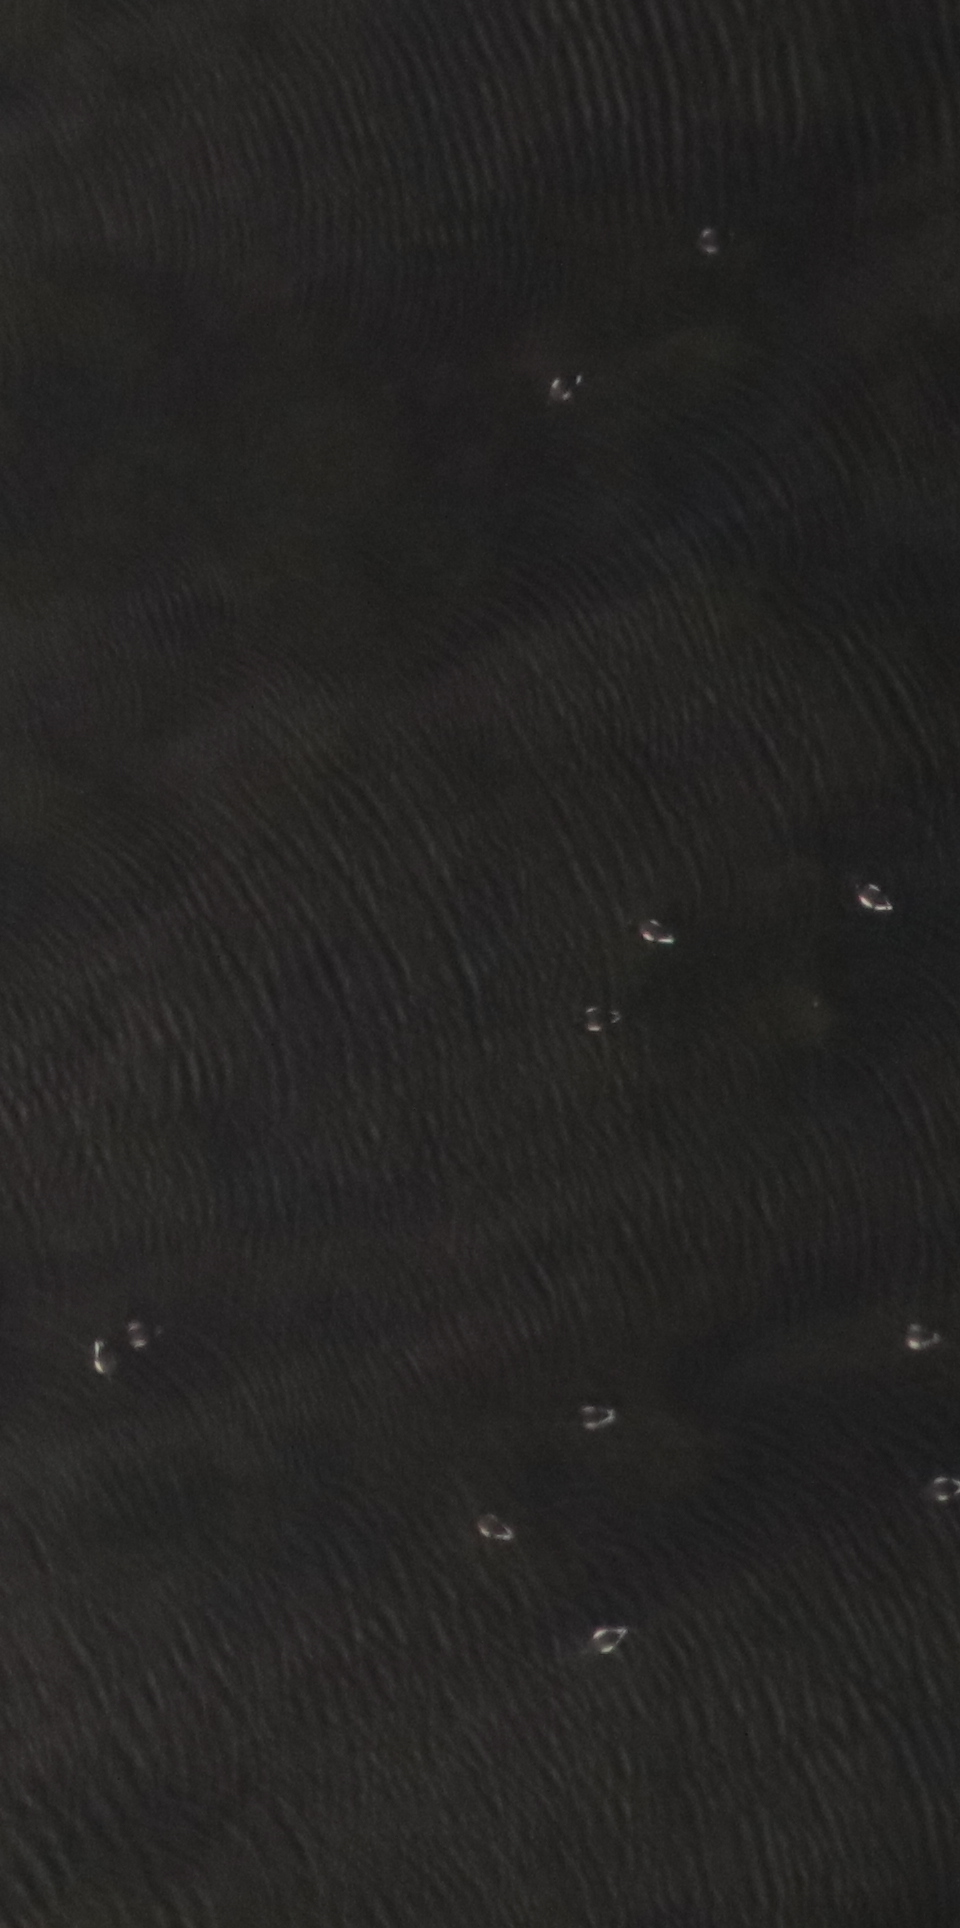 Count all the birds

12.